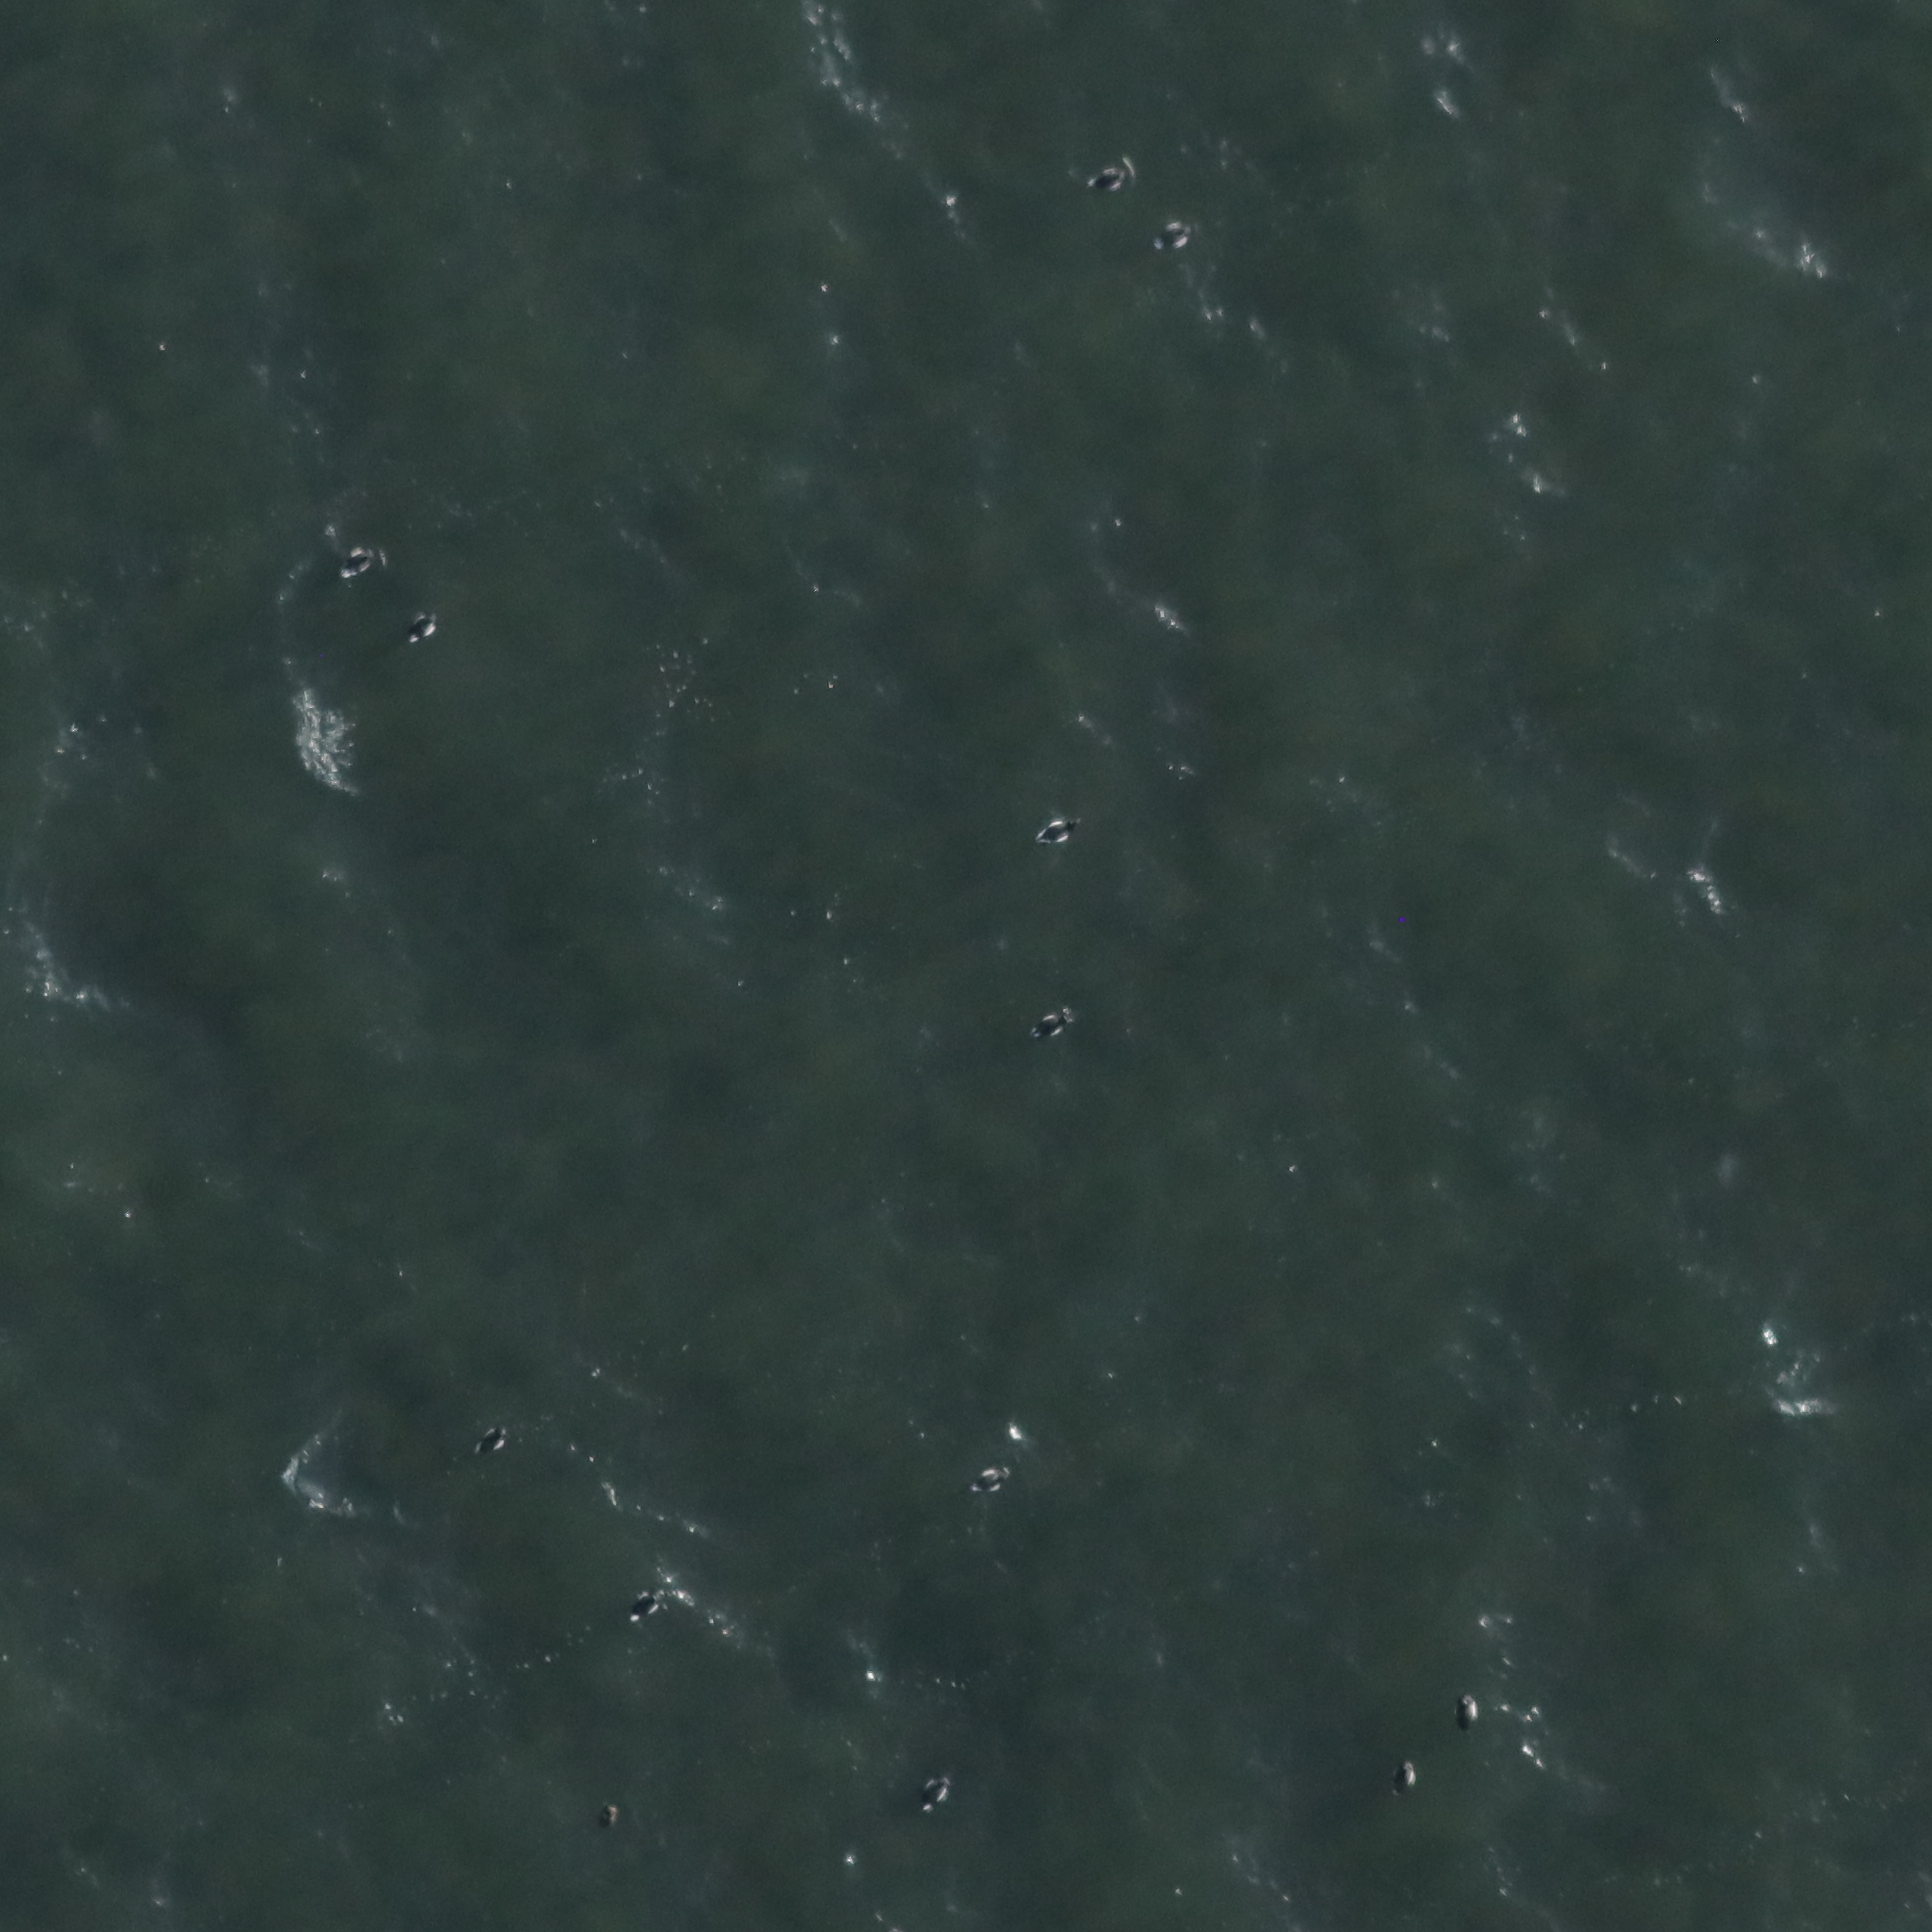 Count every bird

13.